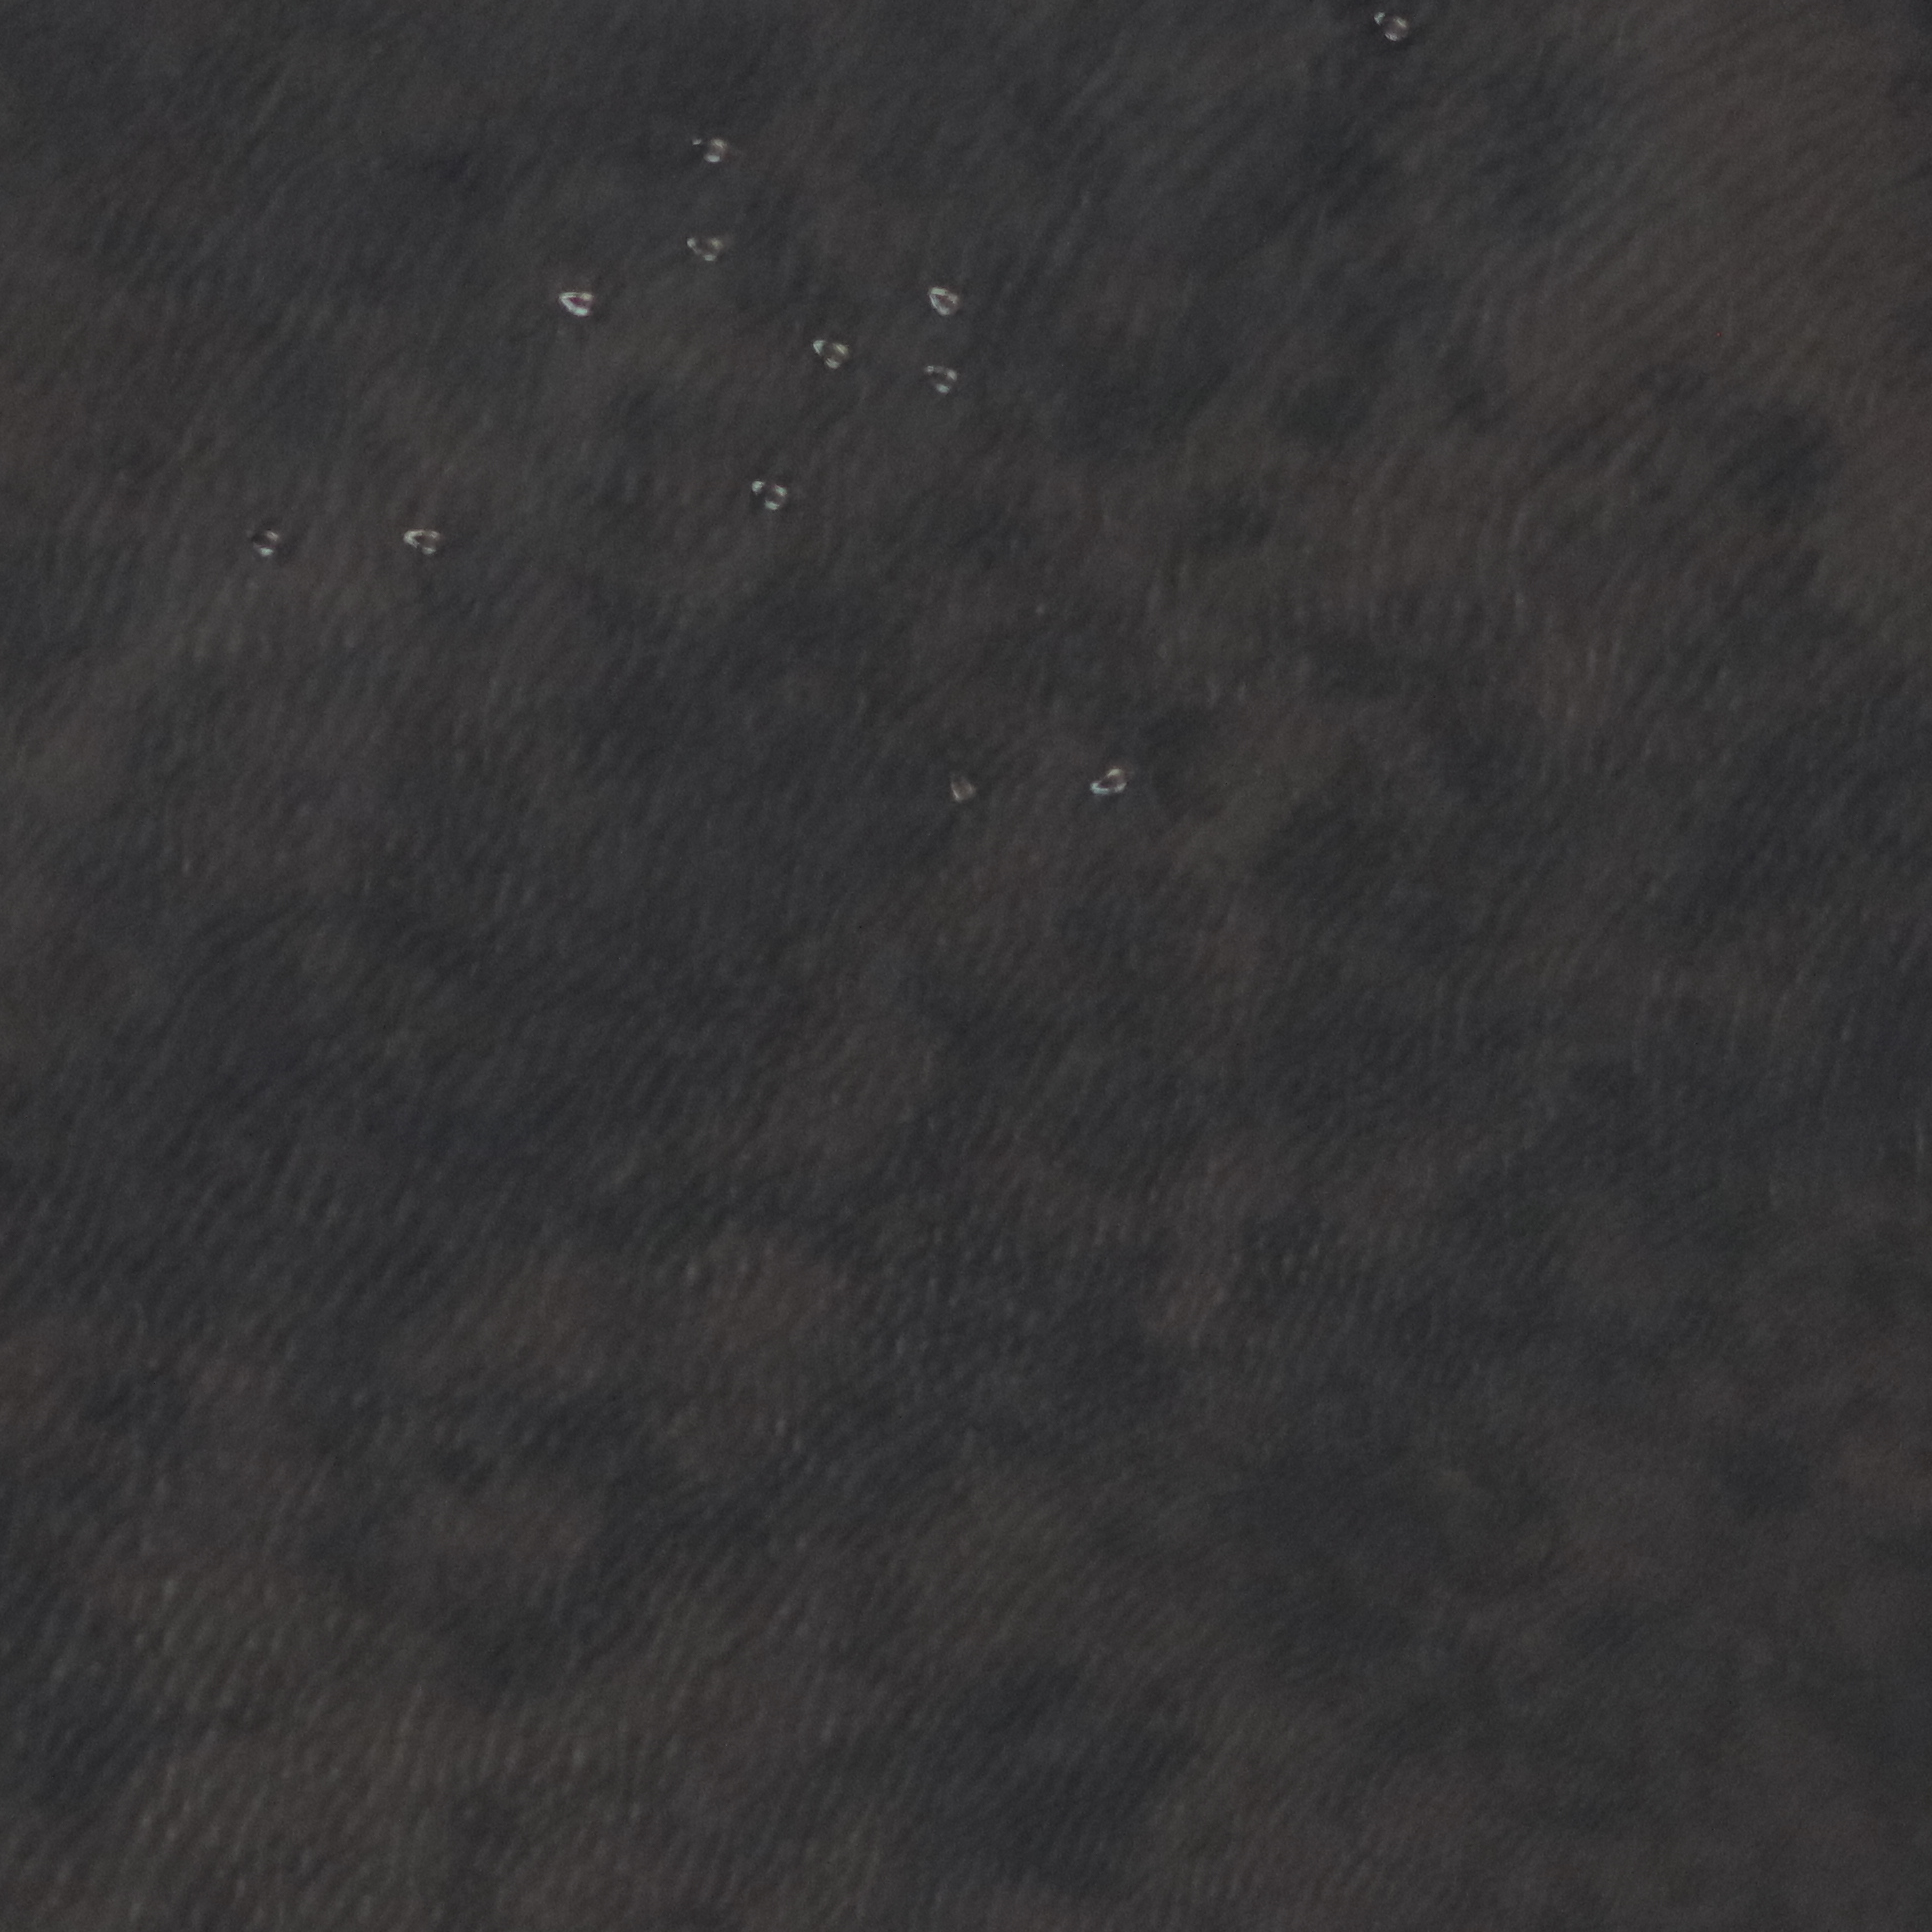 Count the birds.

12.